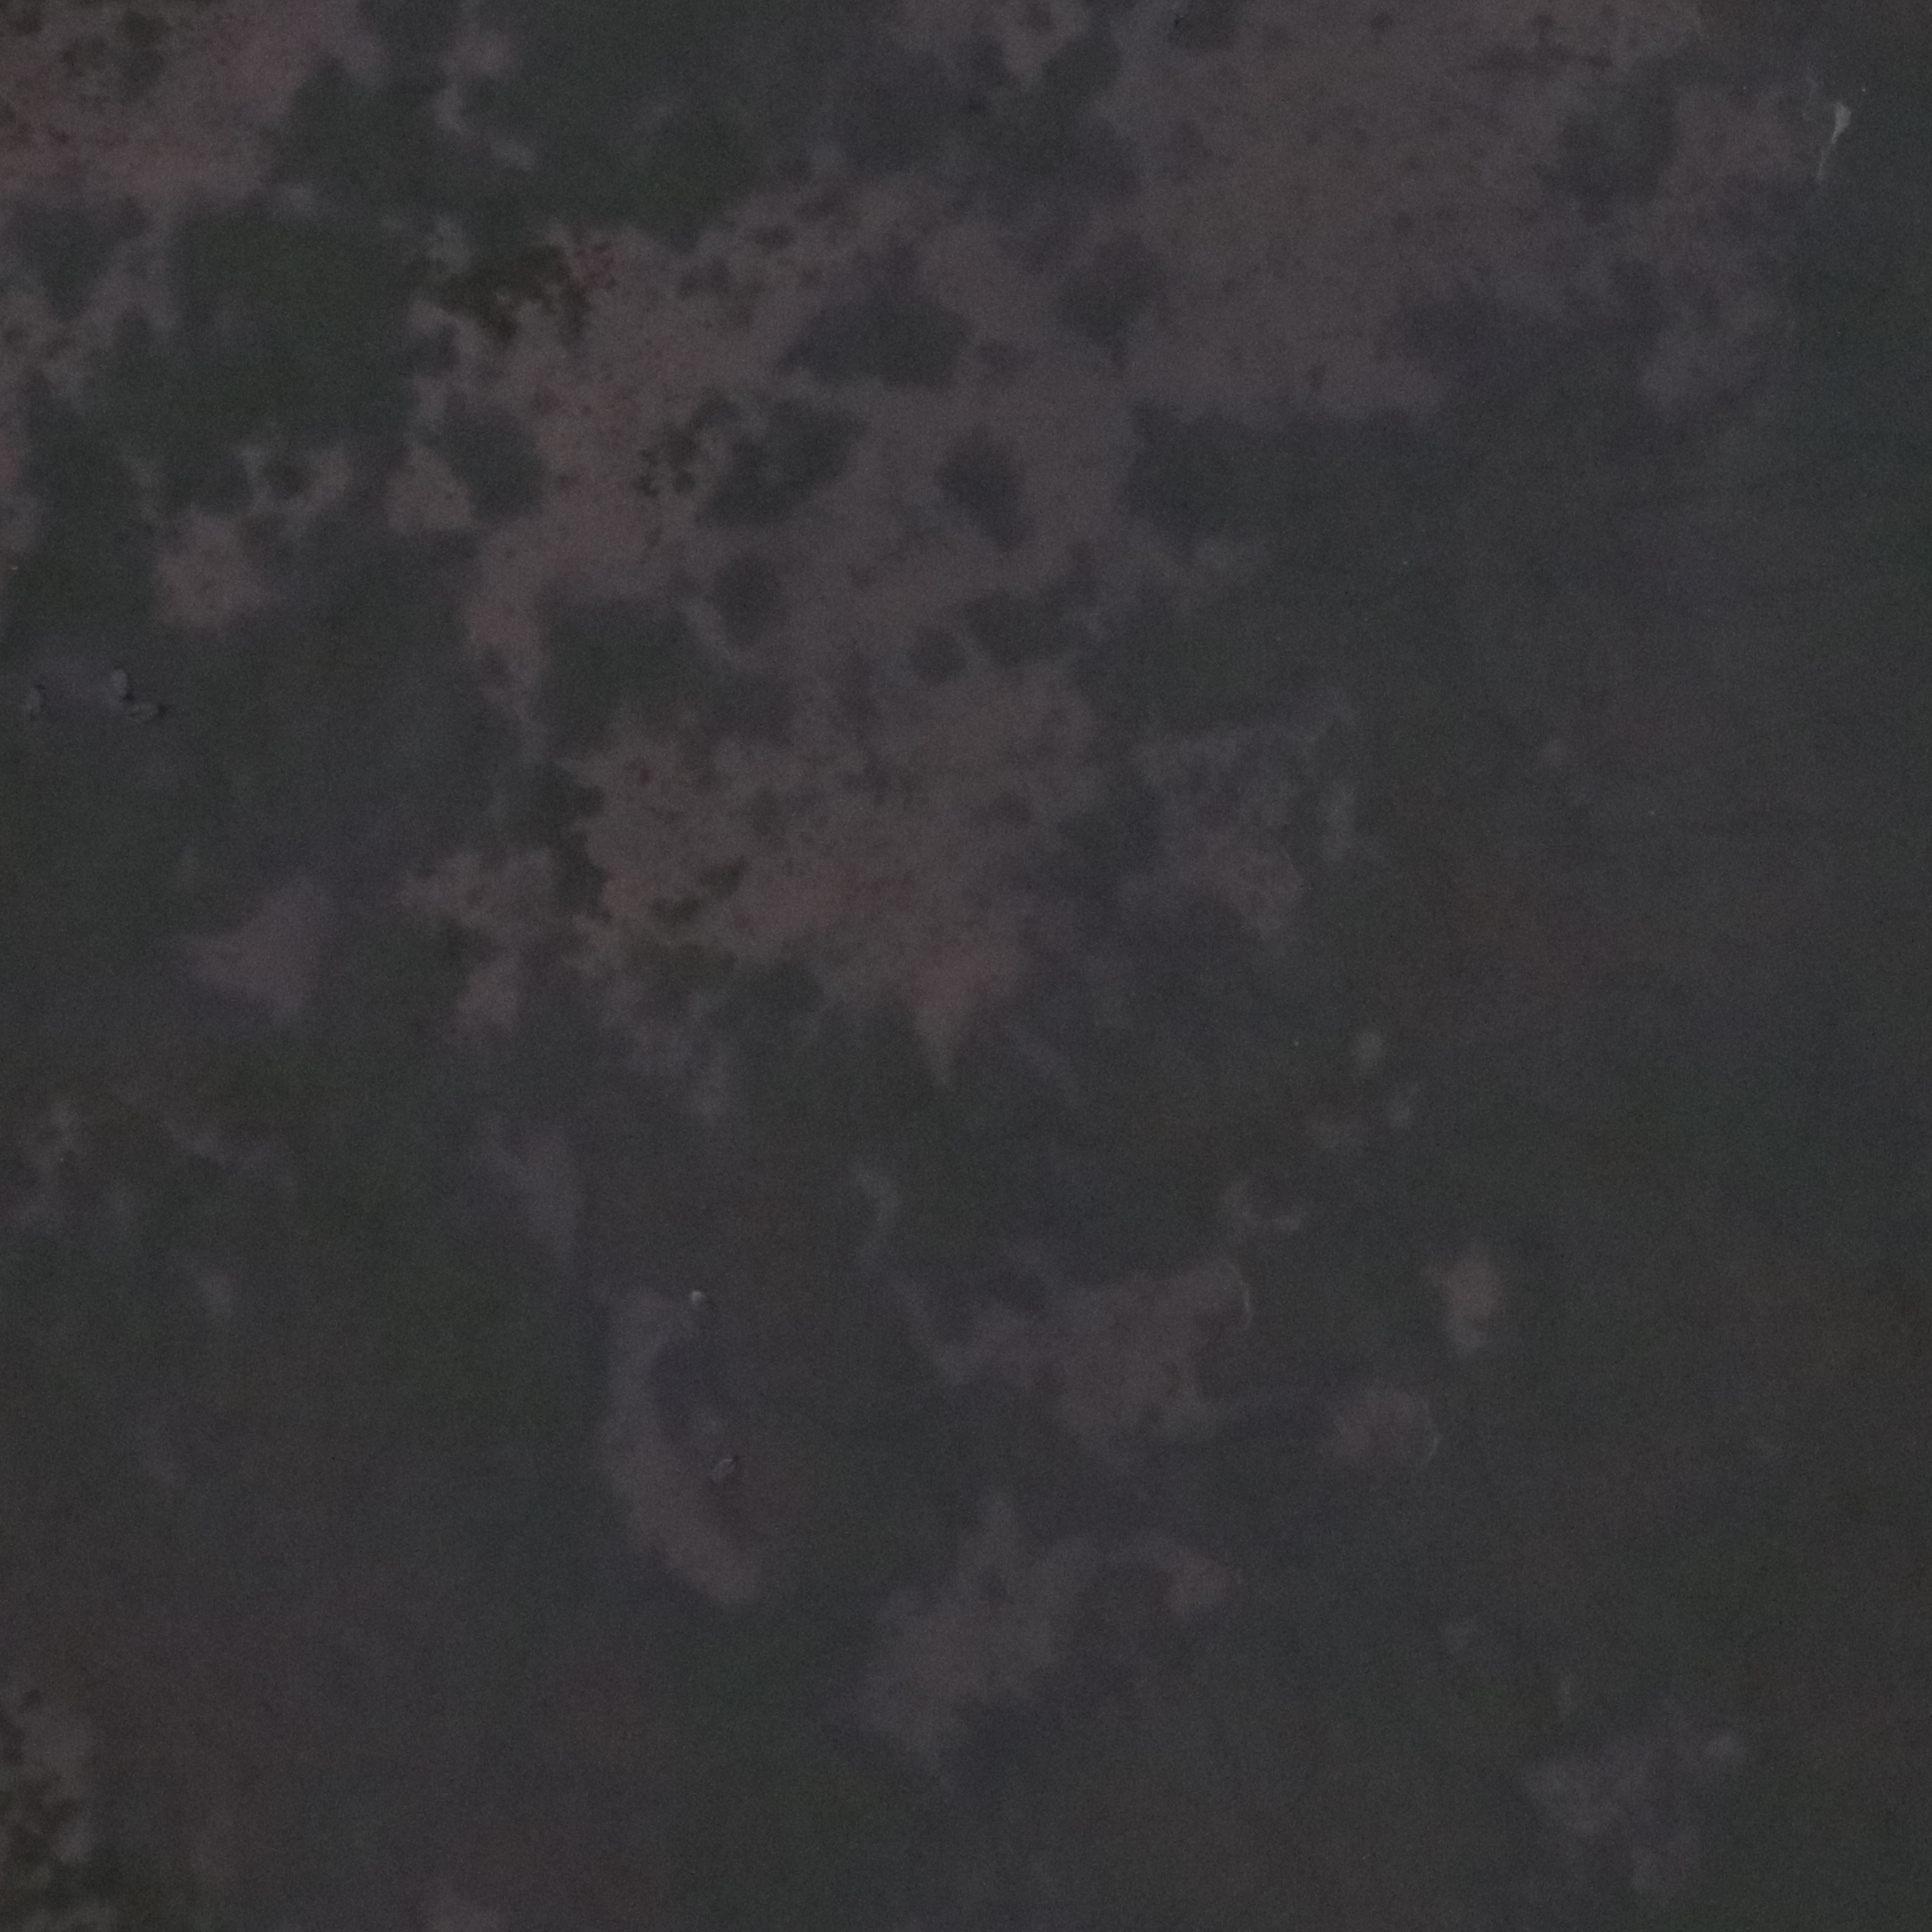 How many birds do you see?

6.